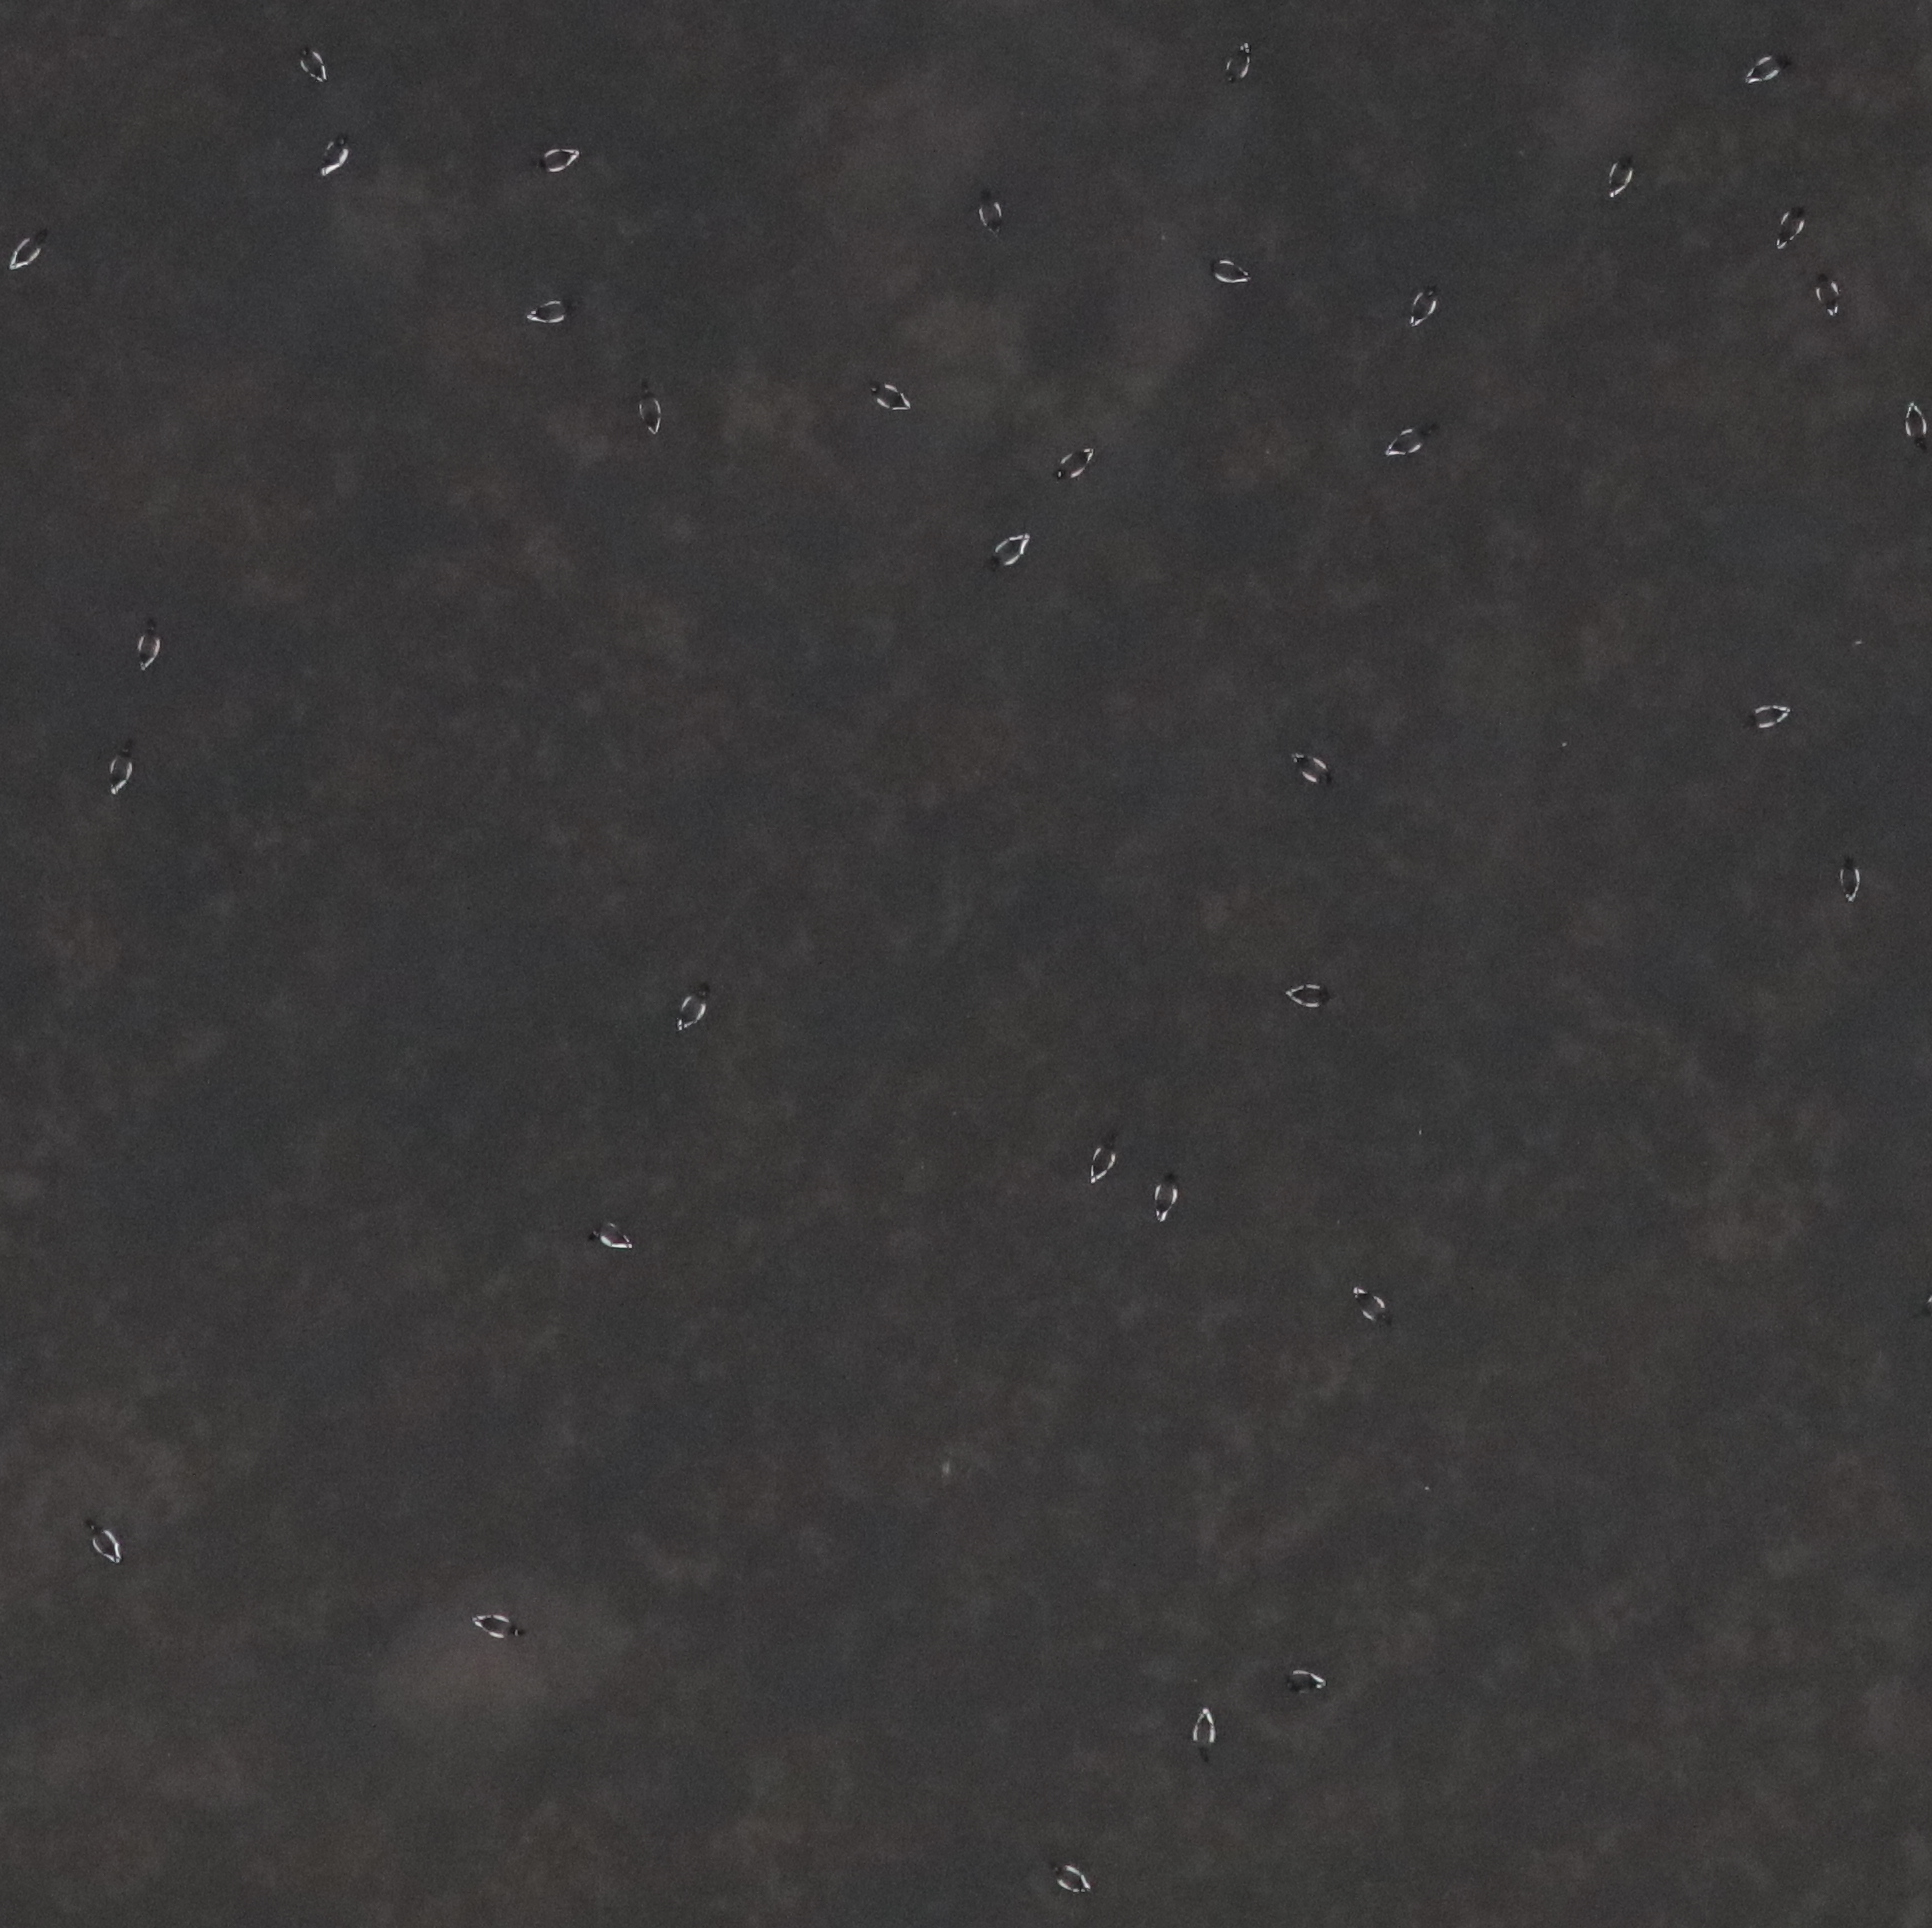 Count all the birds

35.